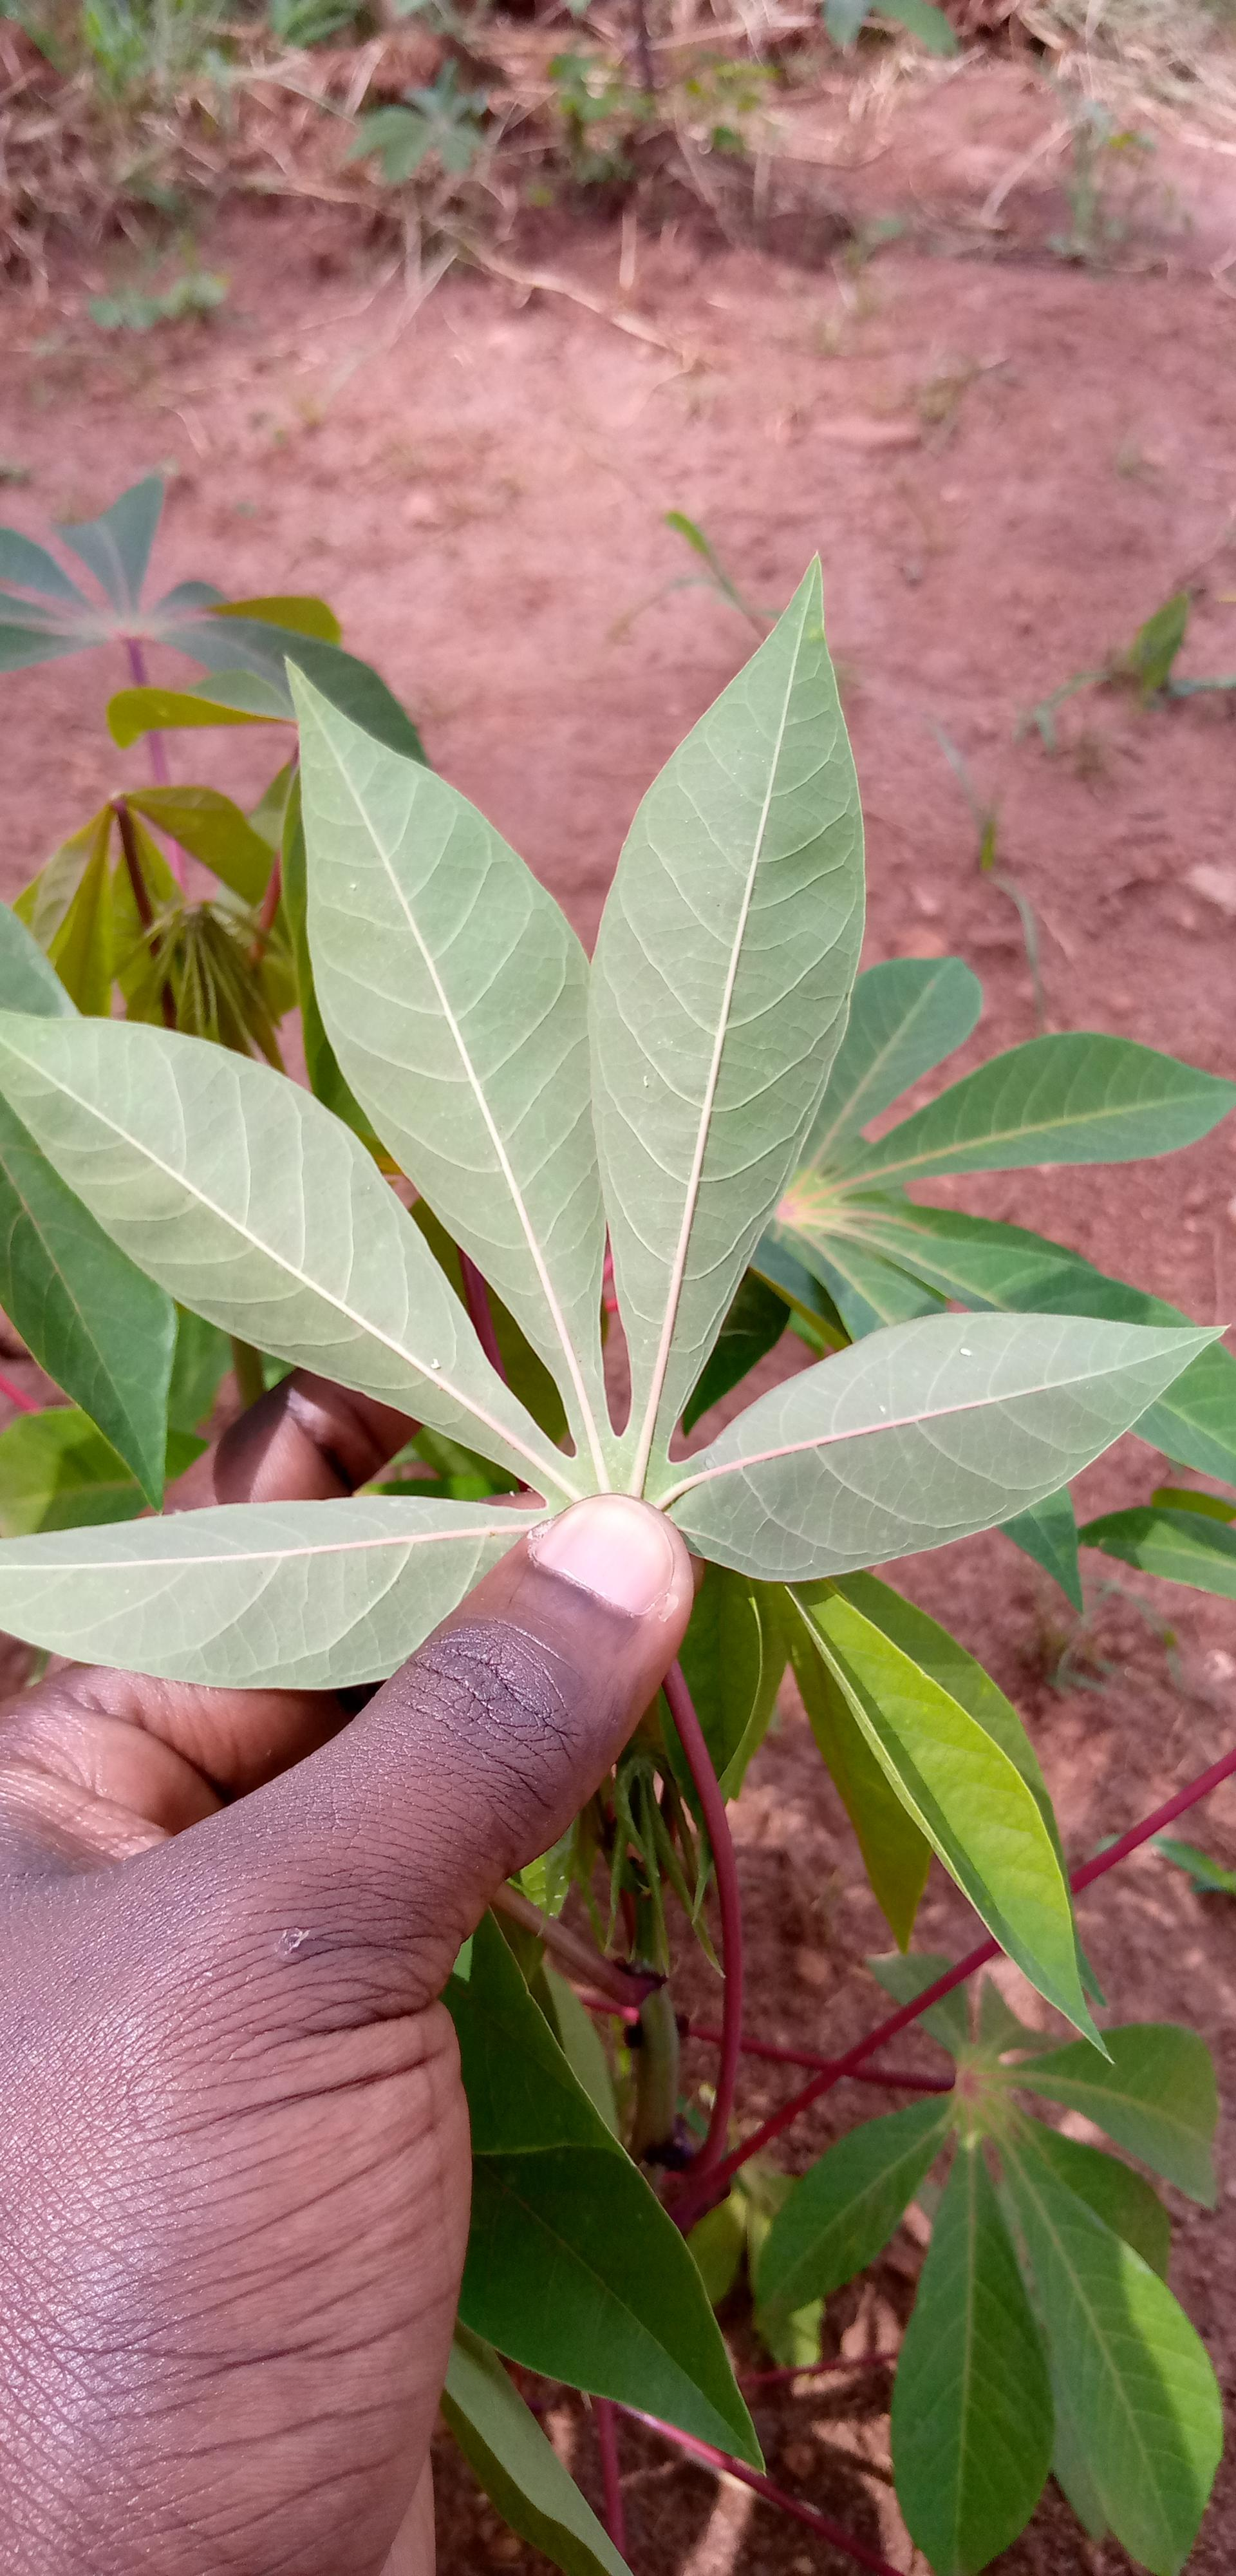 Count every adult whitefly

5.